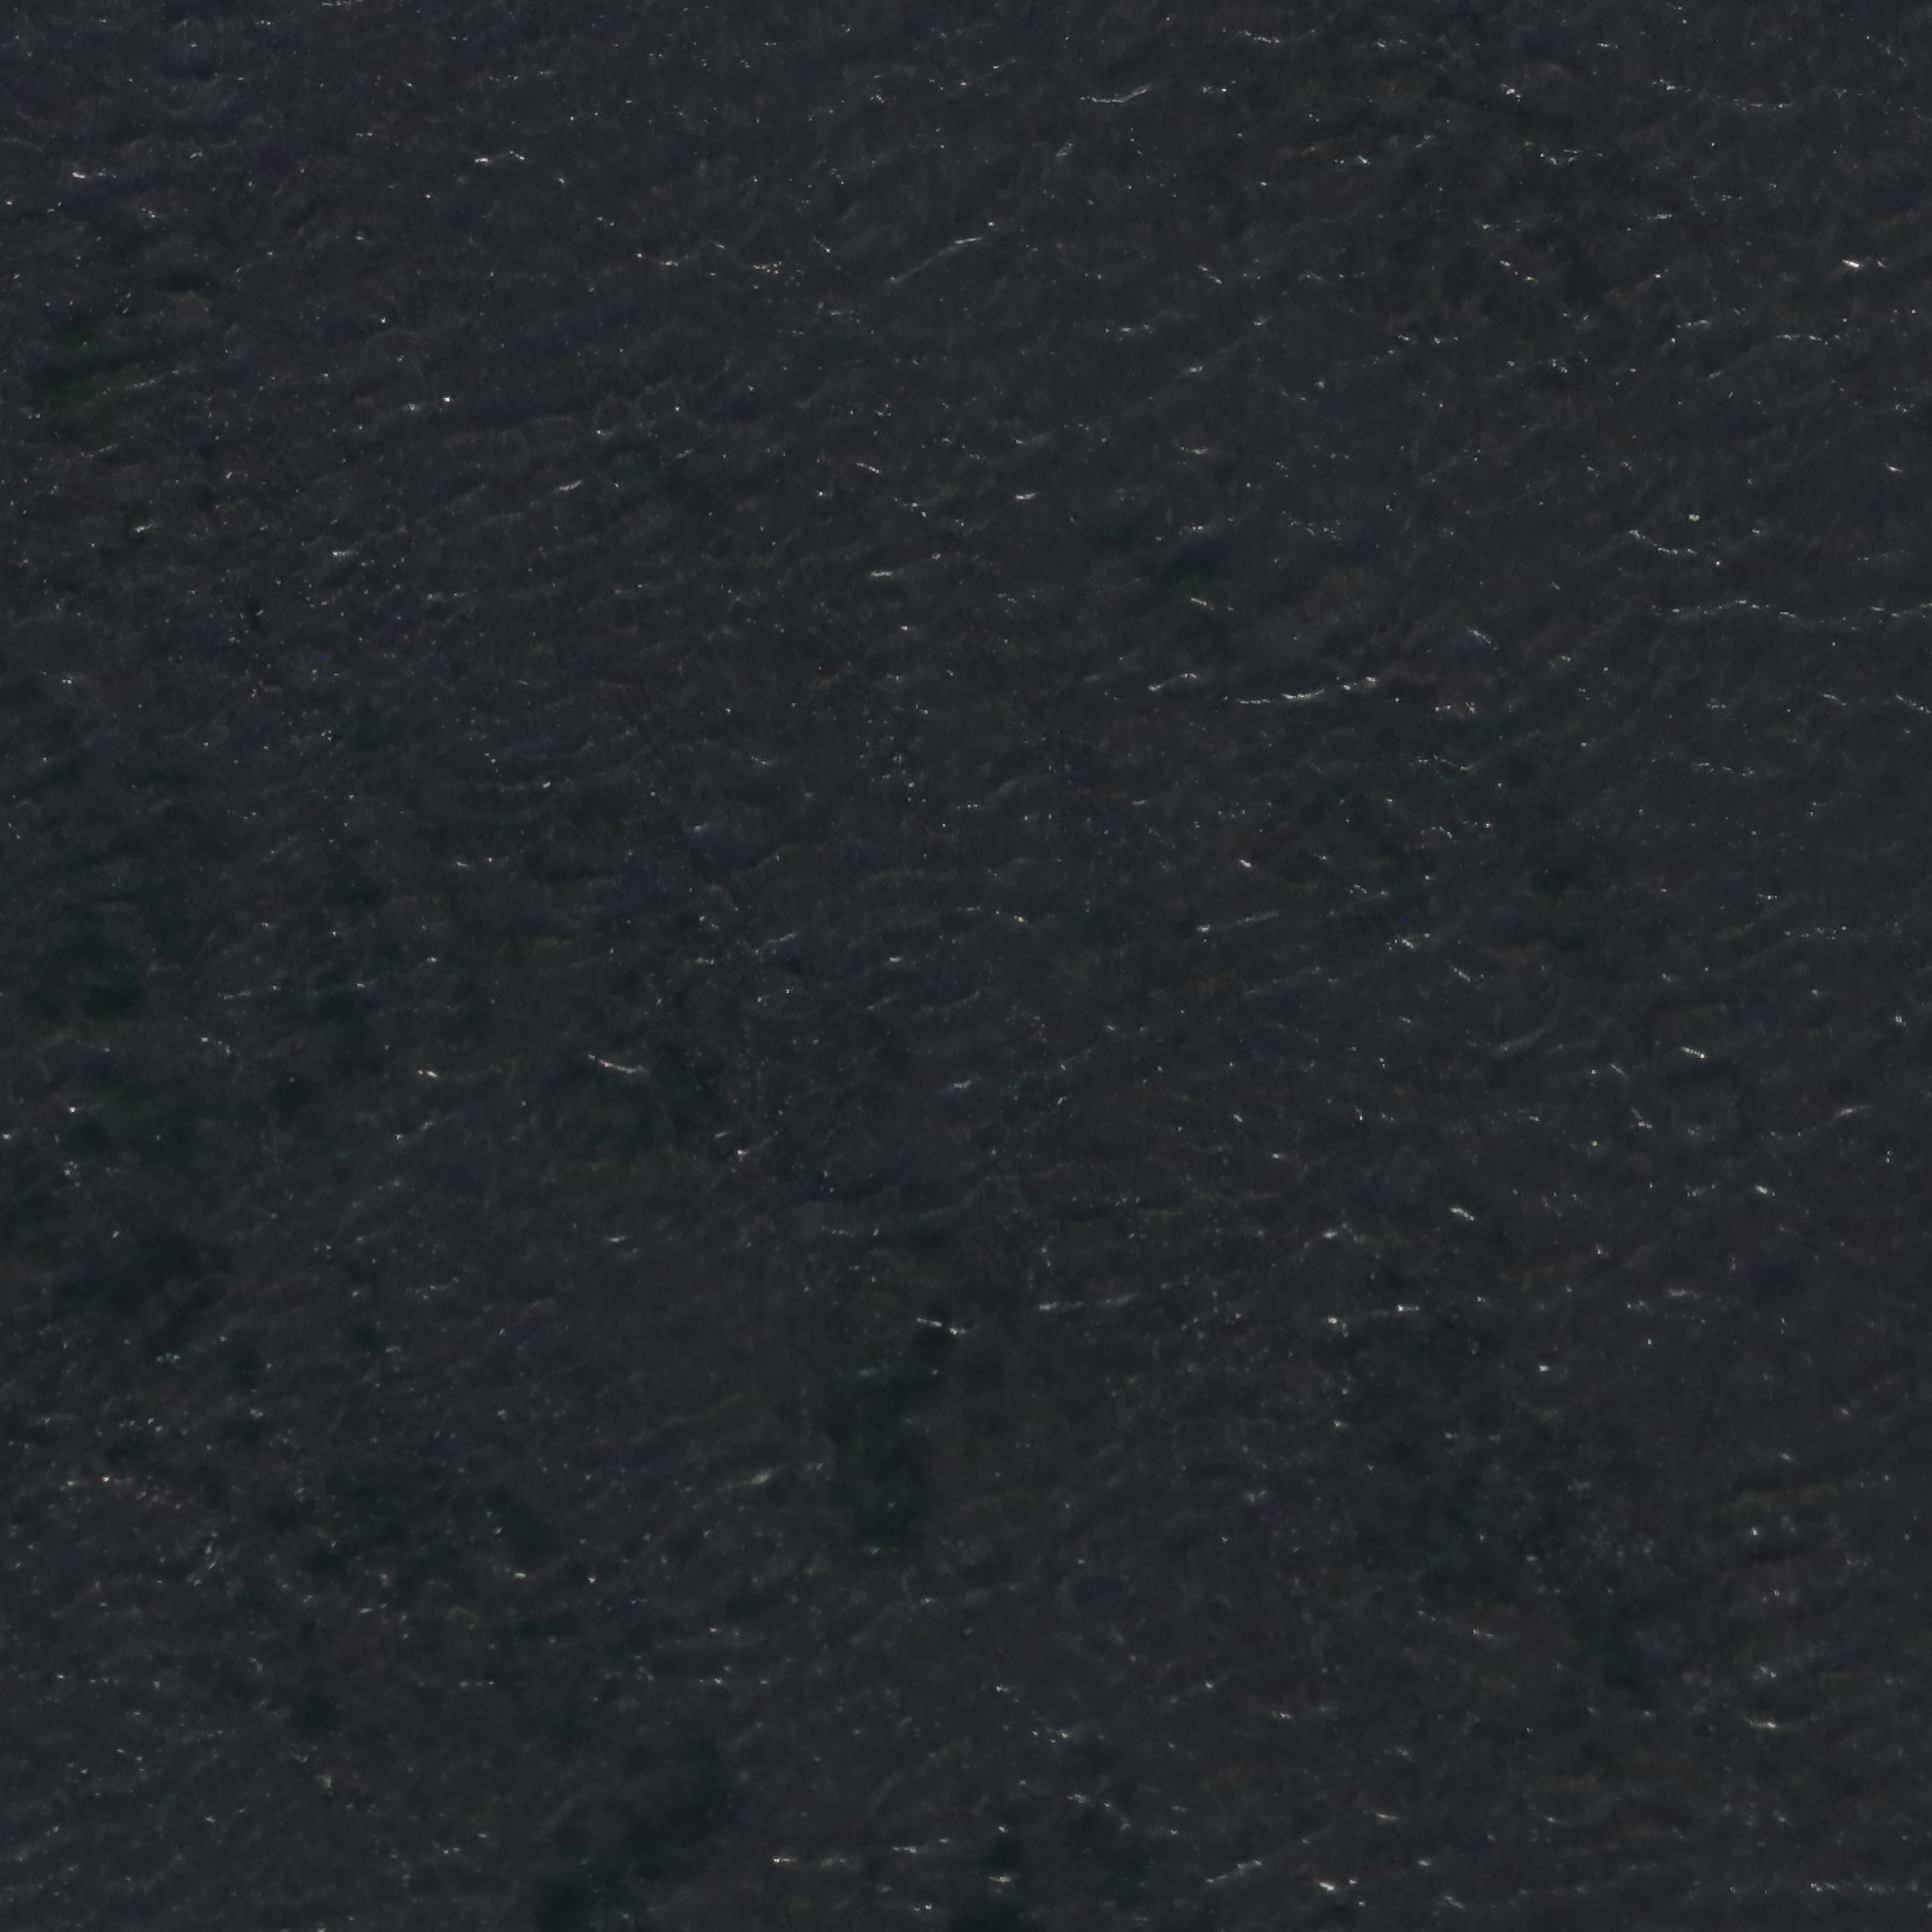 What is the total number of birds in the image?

0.